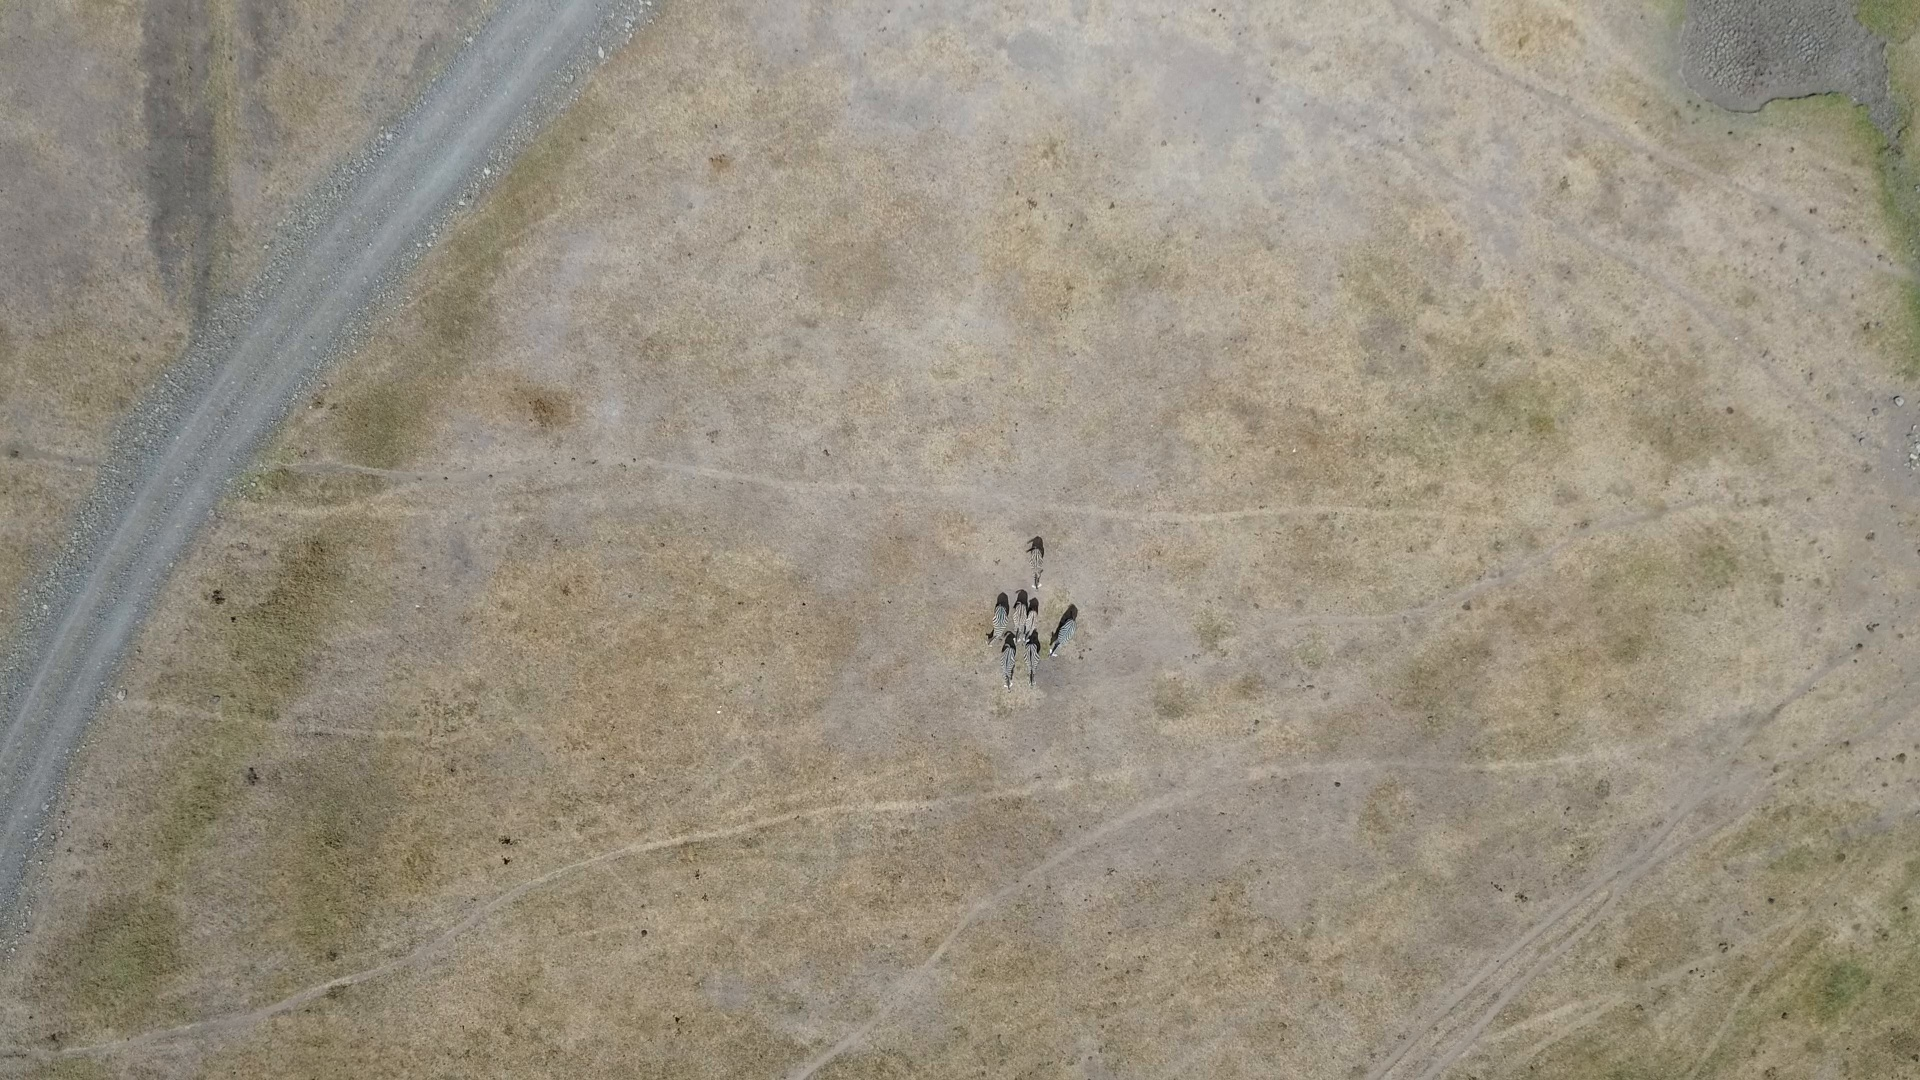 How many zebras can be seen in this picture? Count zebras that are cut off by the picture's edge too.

8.